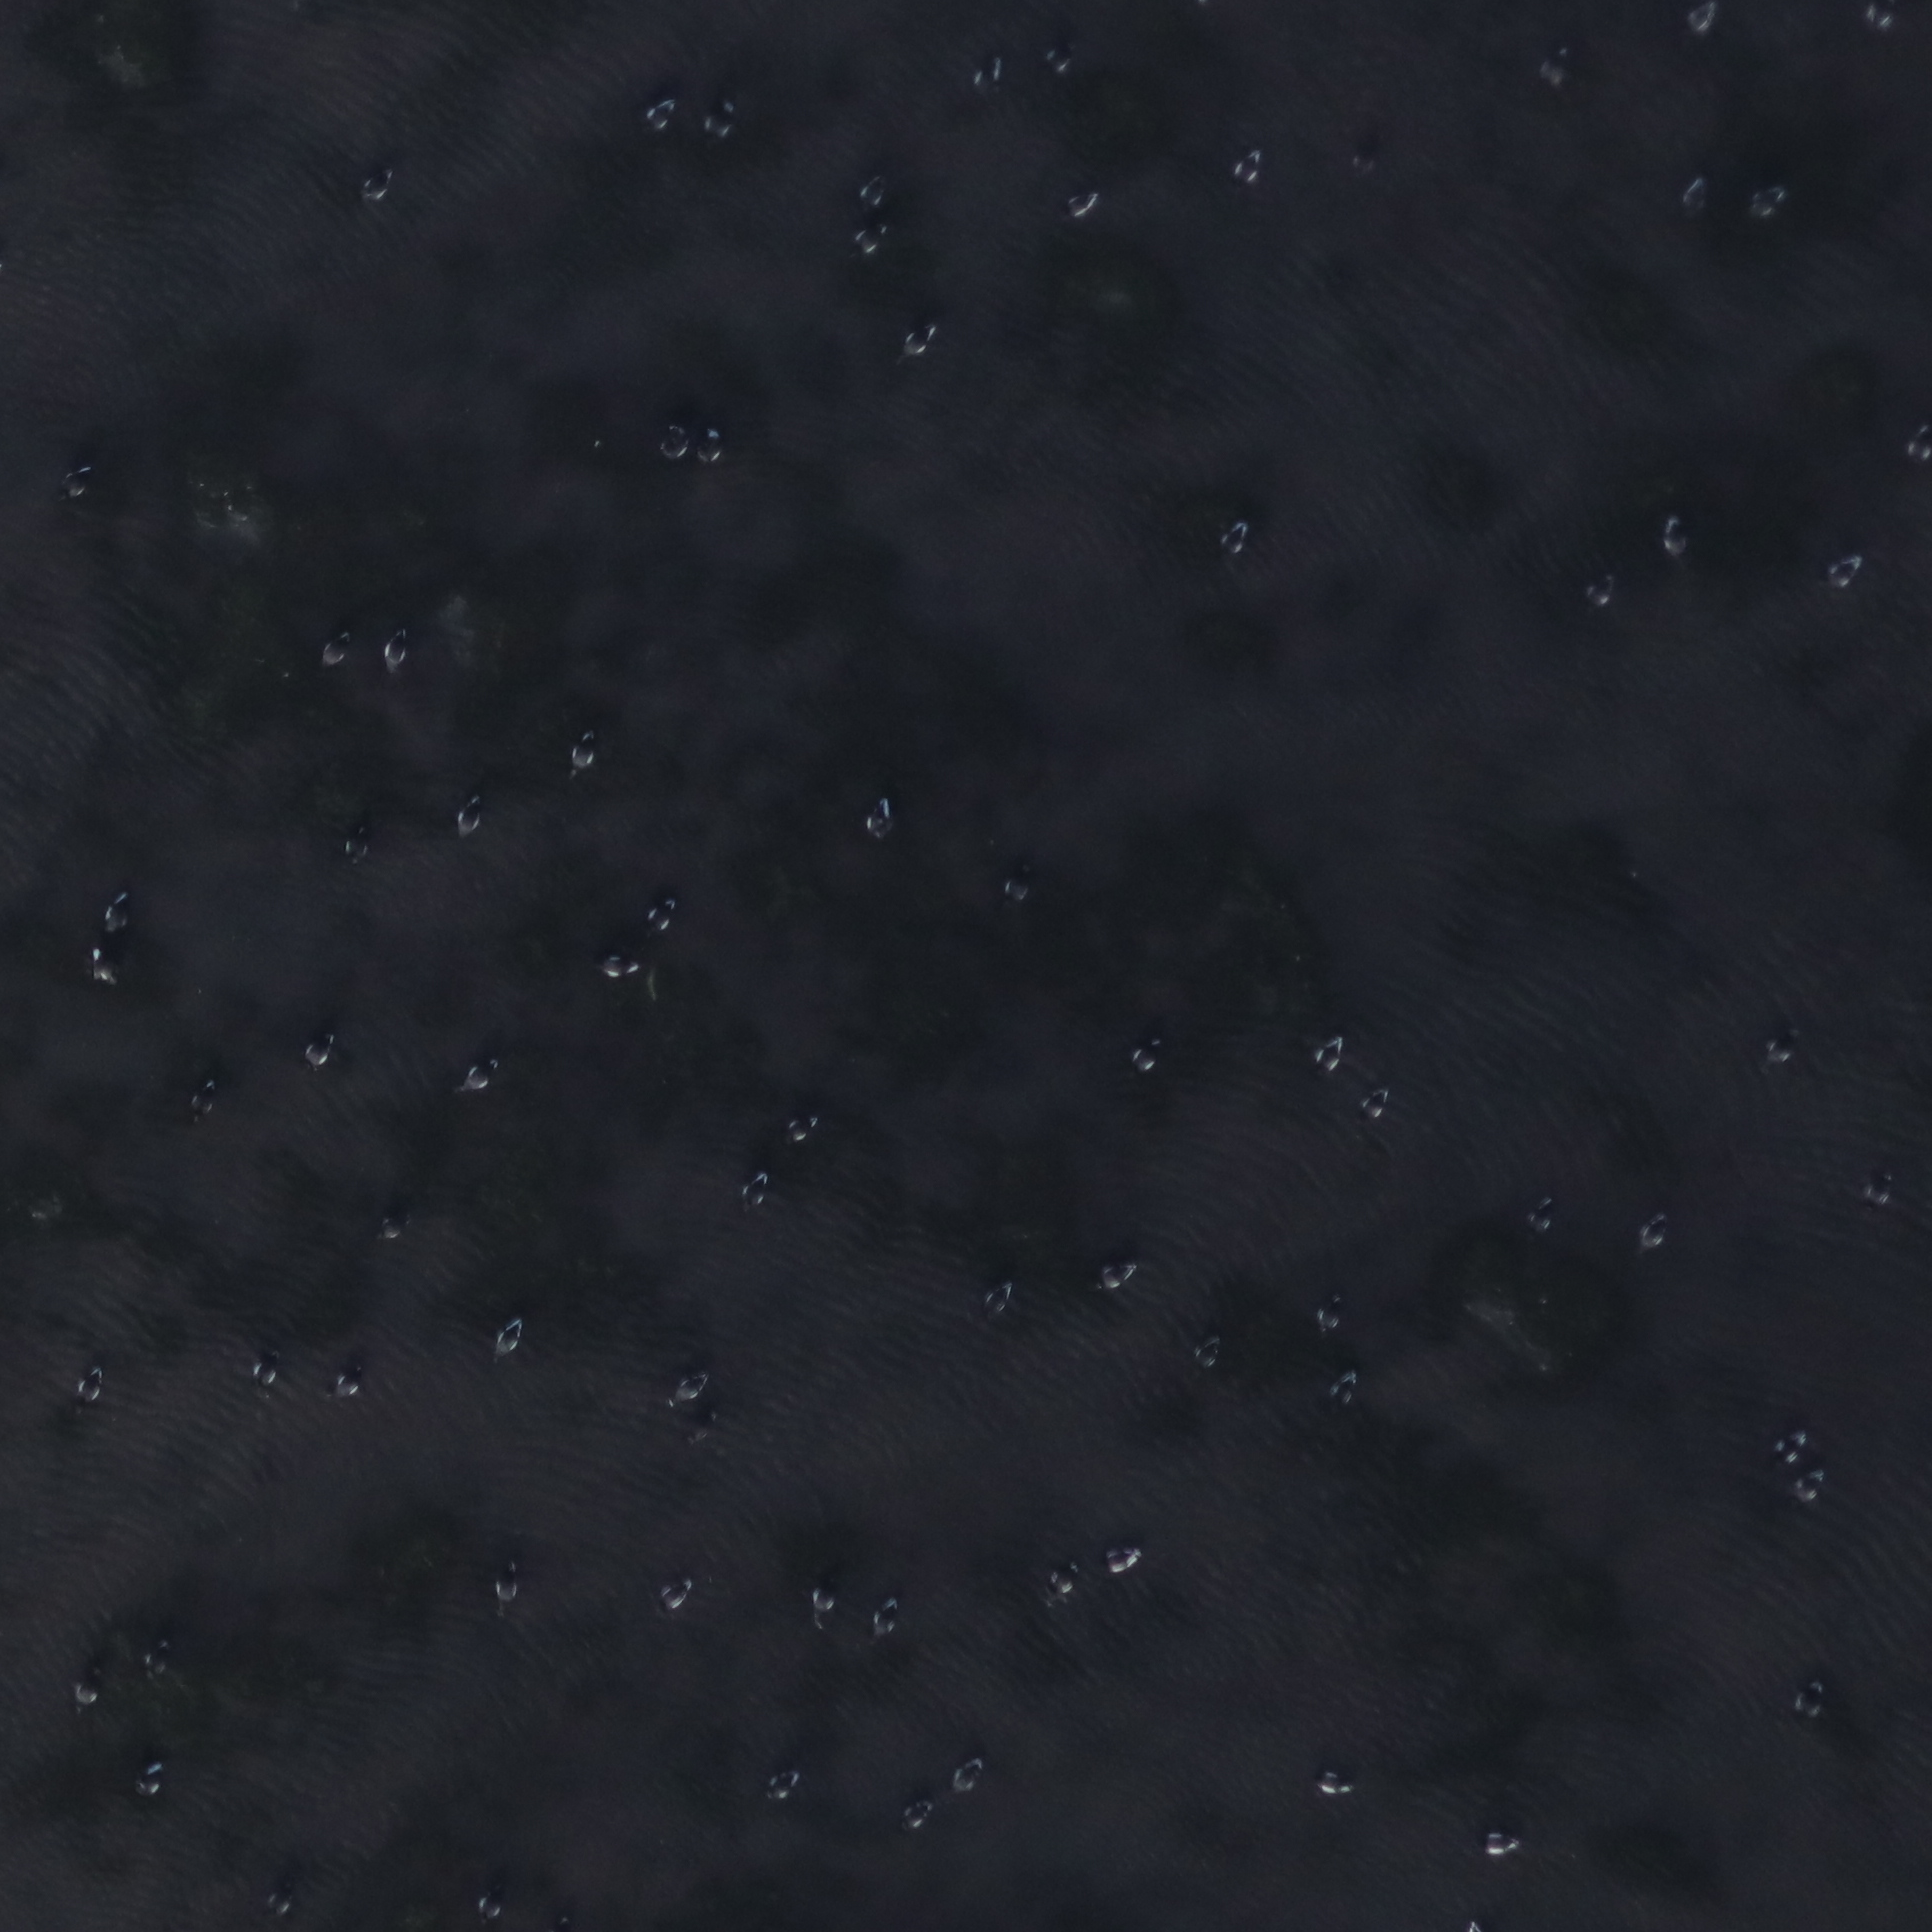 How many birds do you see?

77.